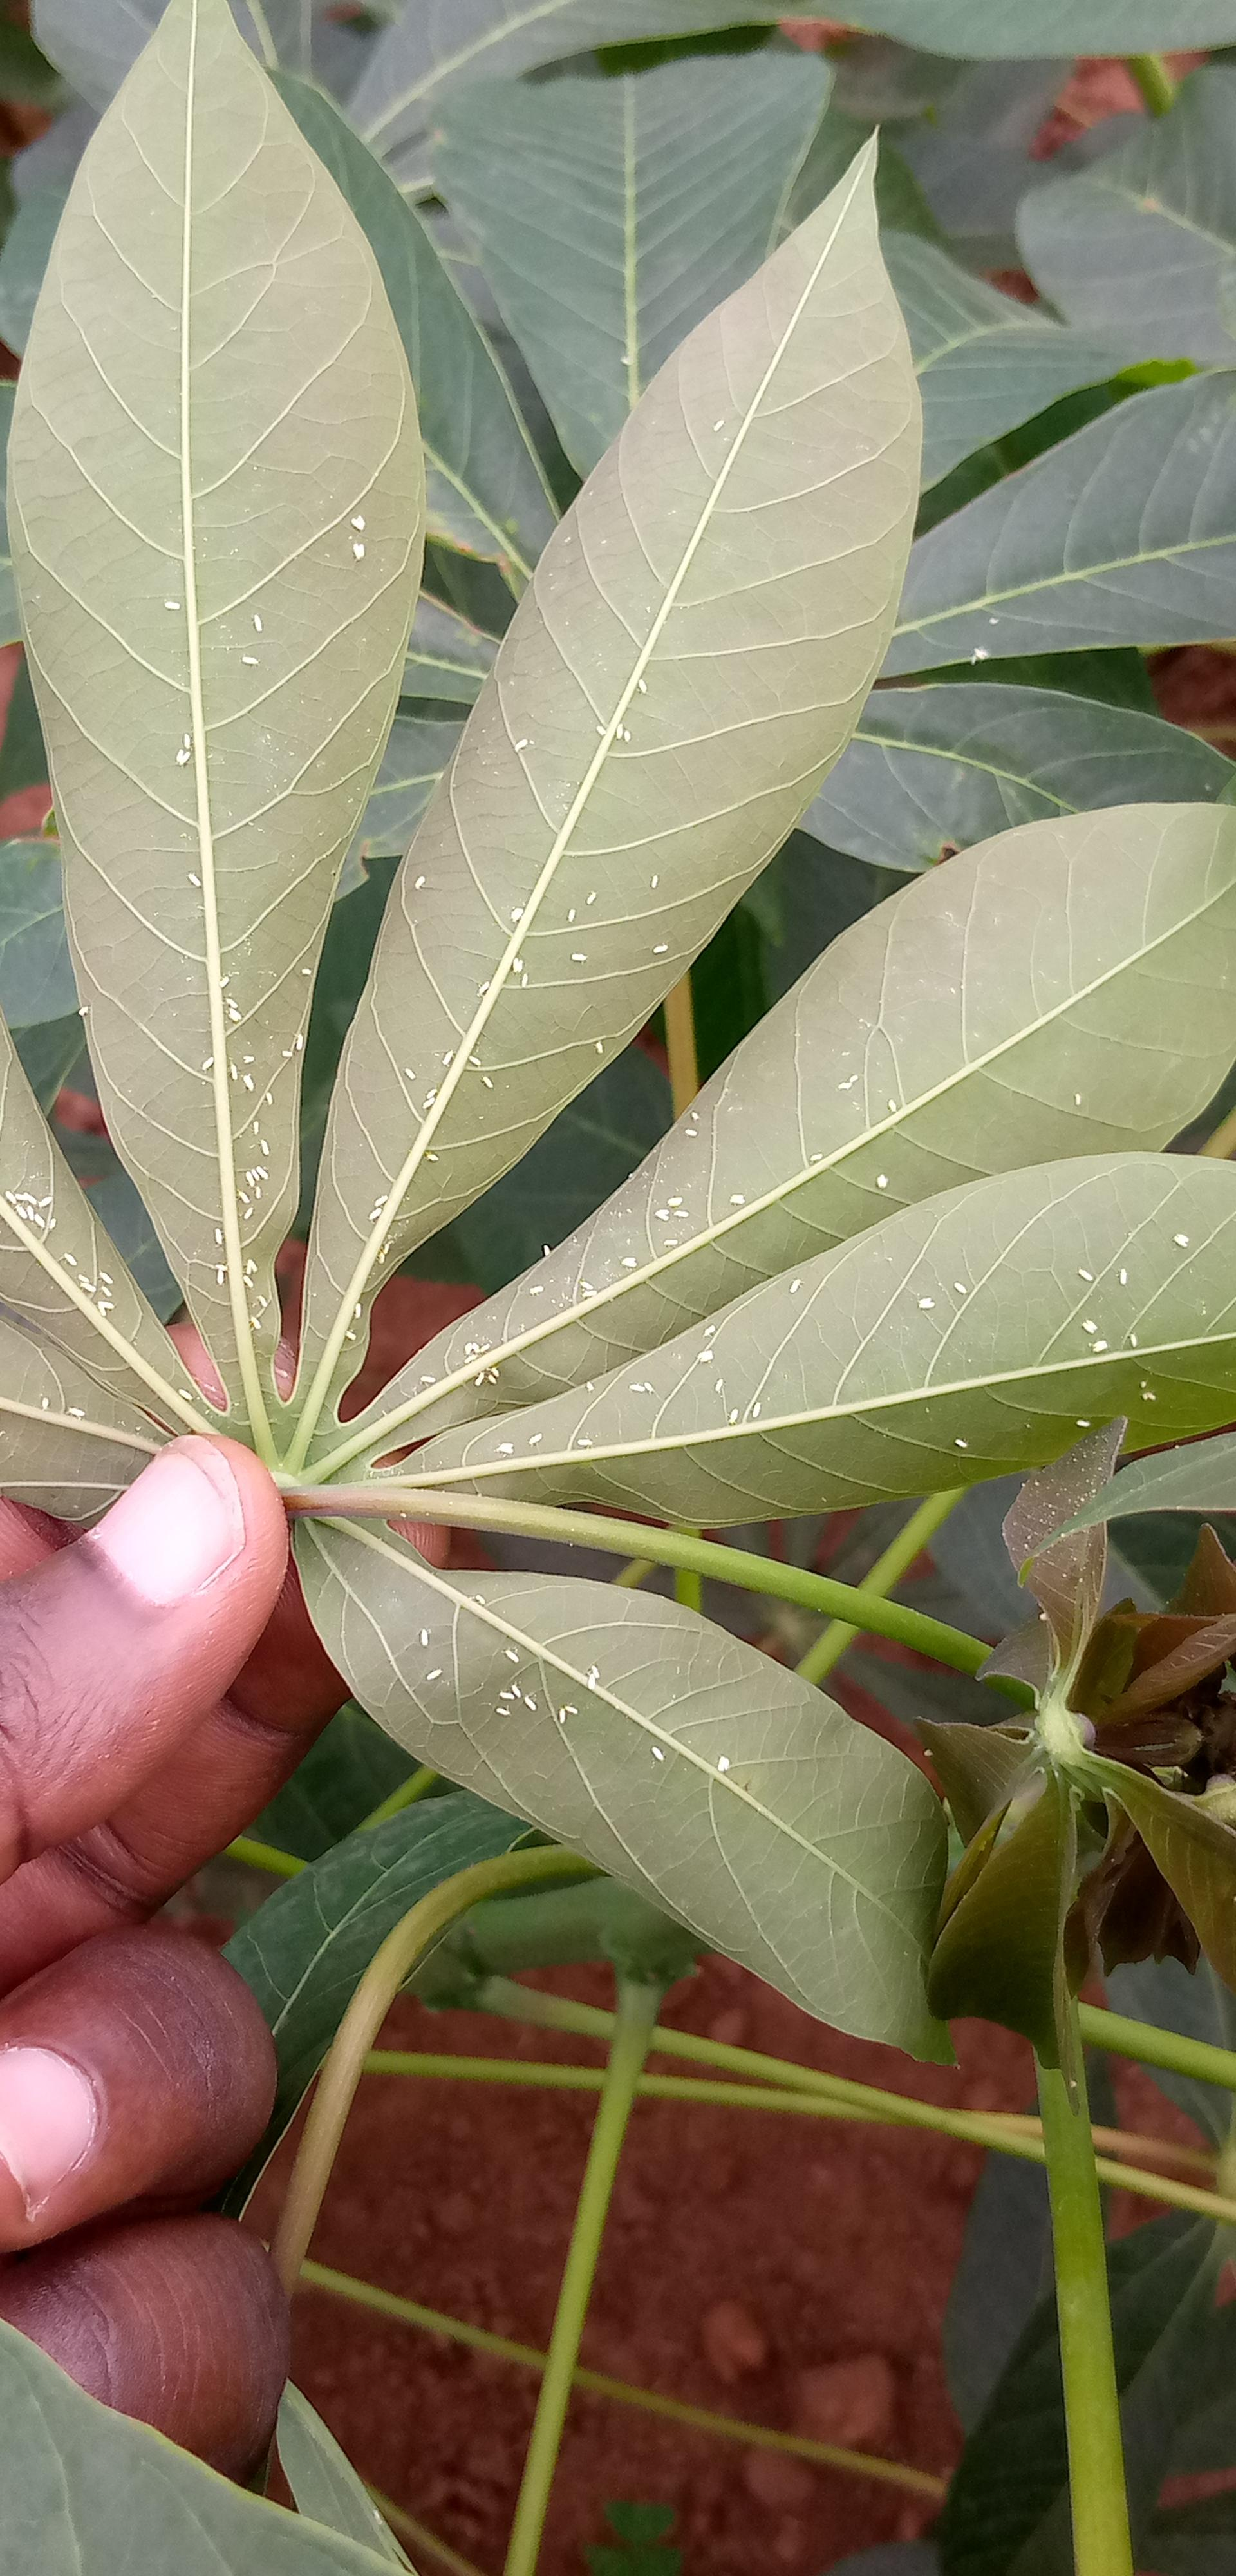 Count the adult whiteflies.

128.